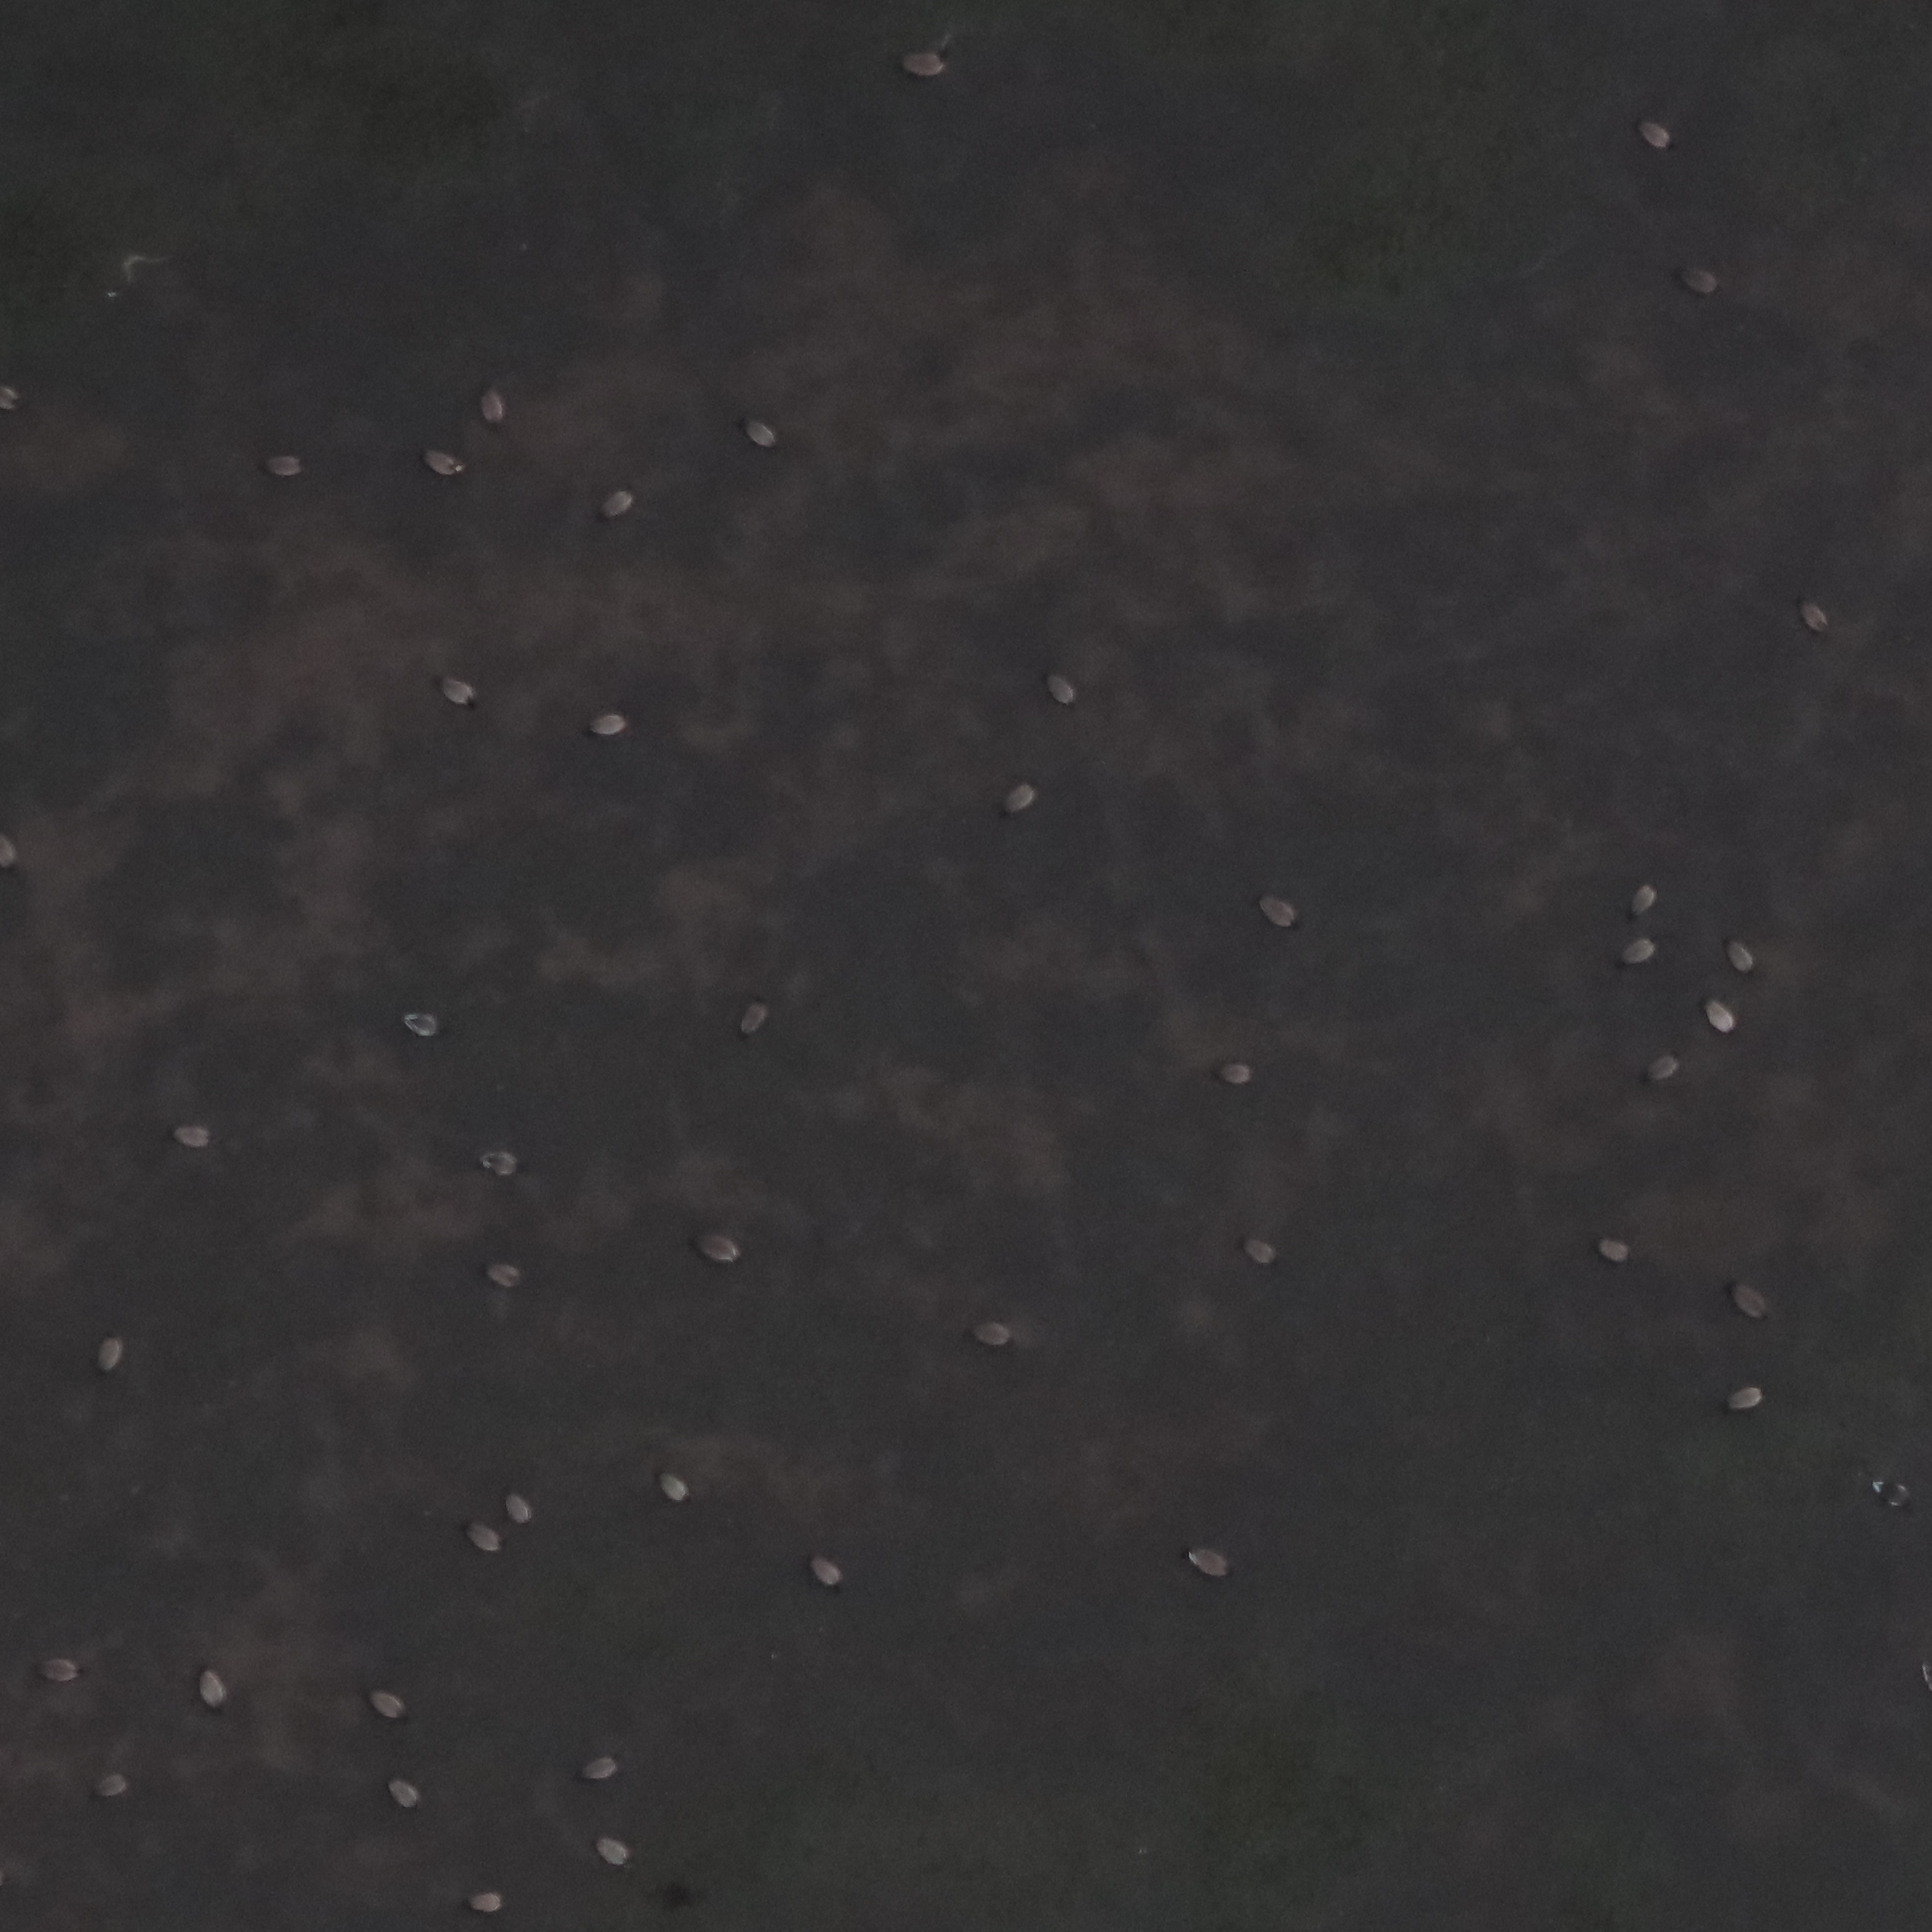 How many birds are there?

49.